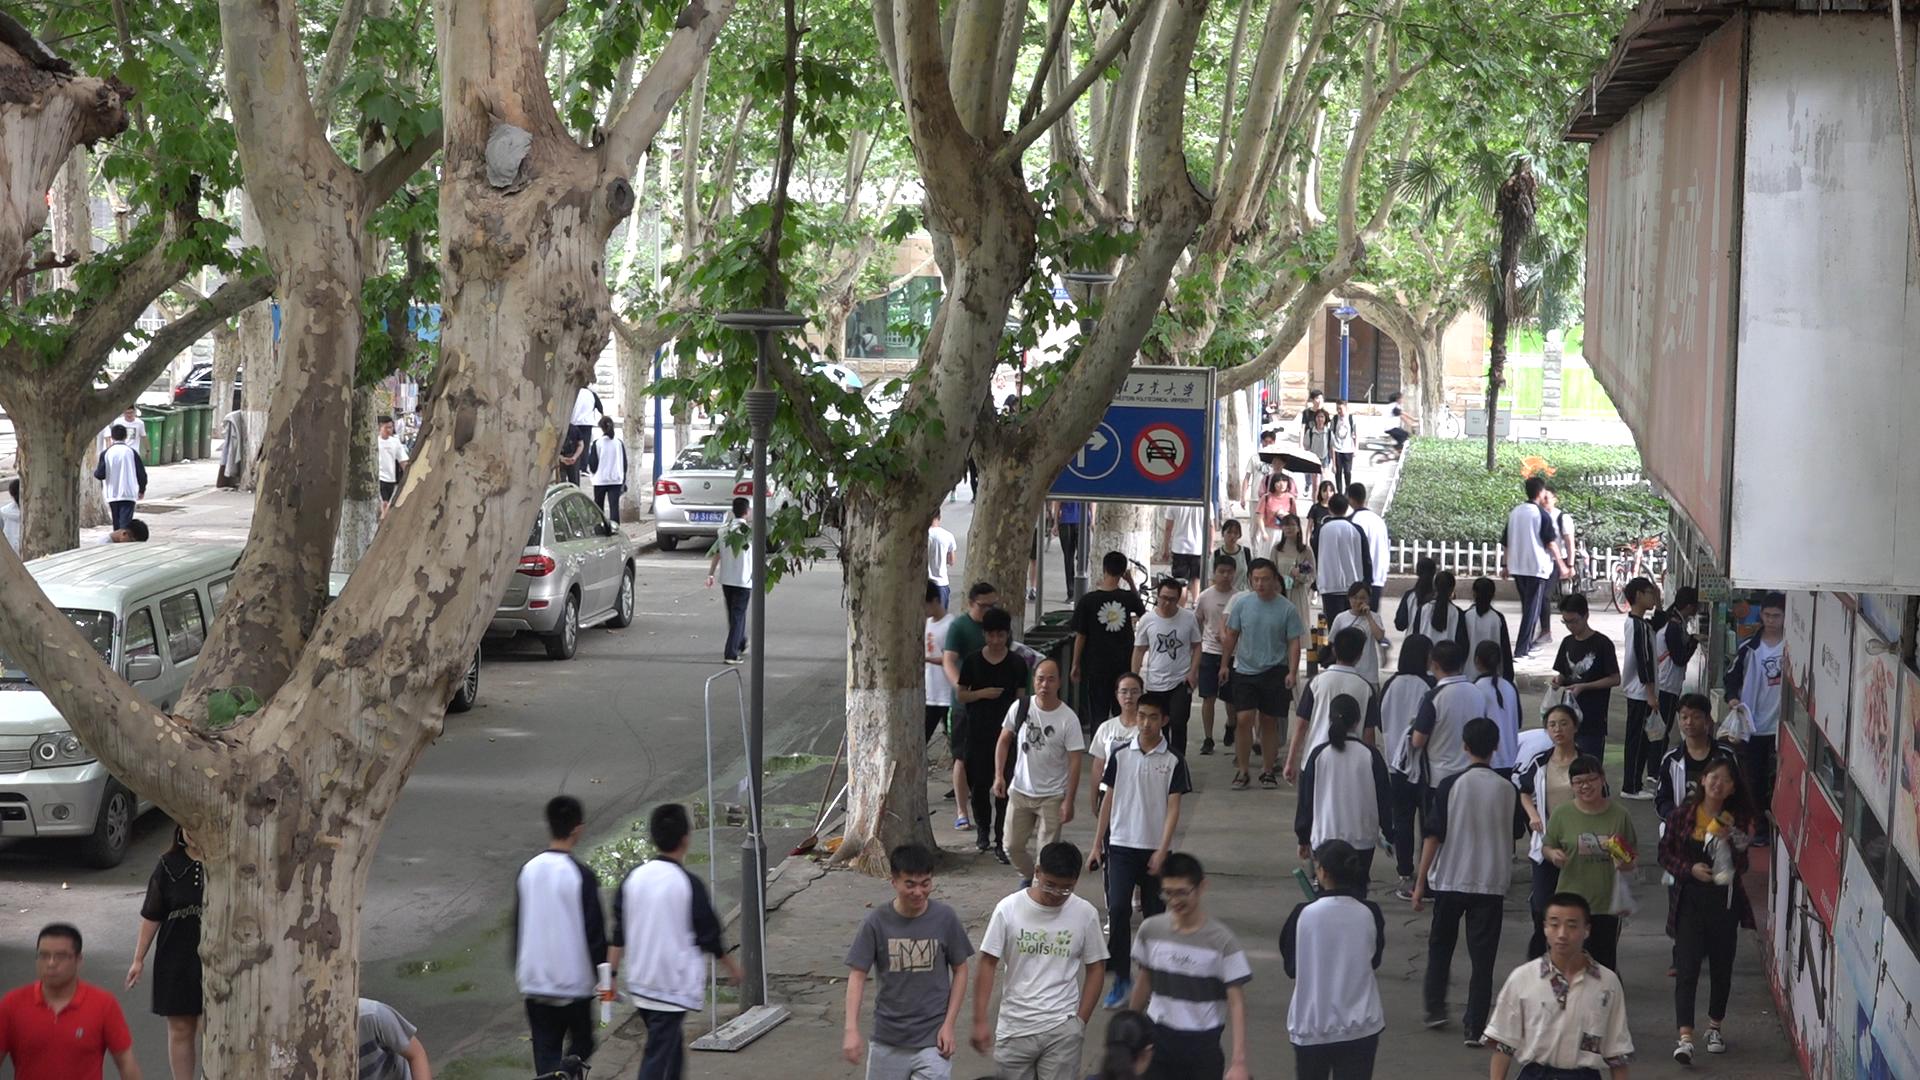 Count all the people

63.